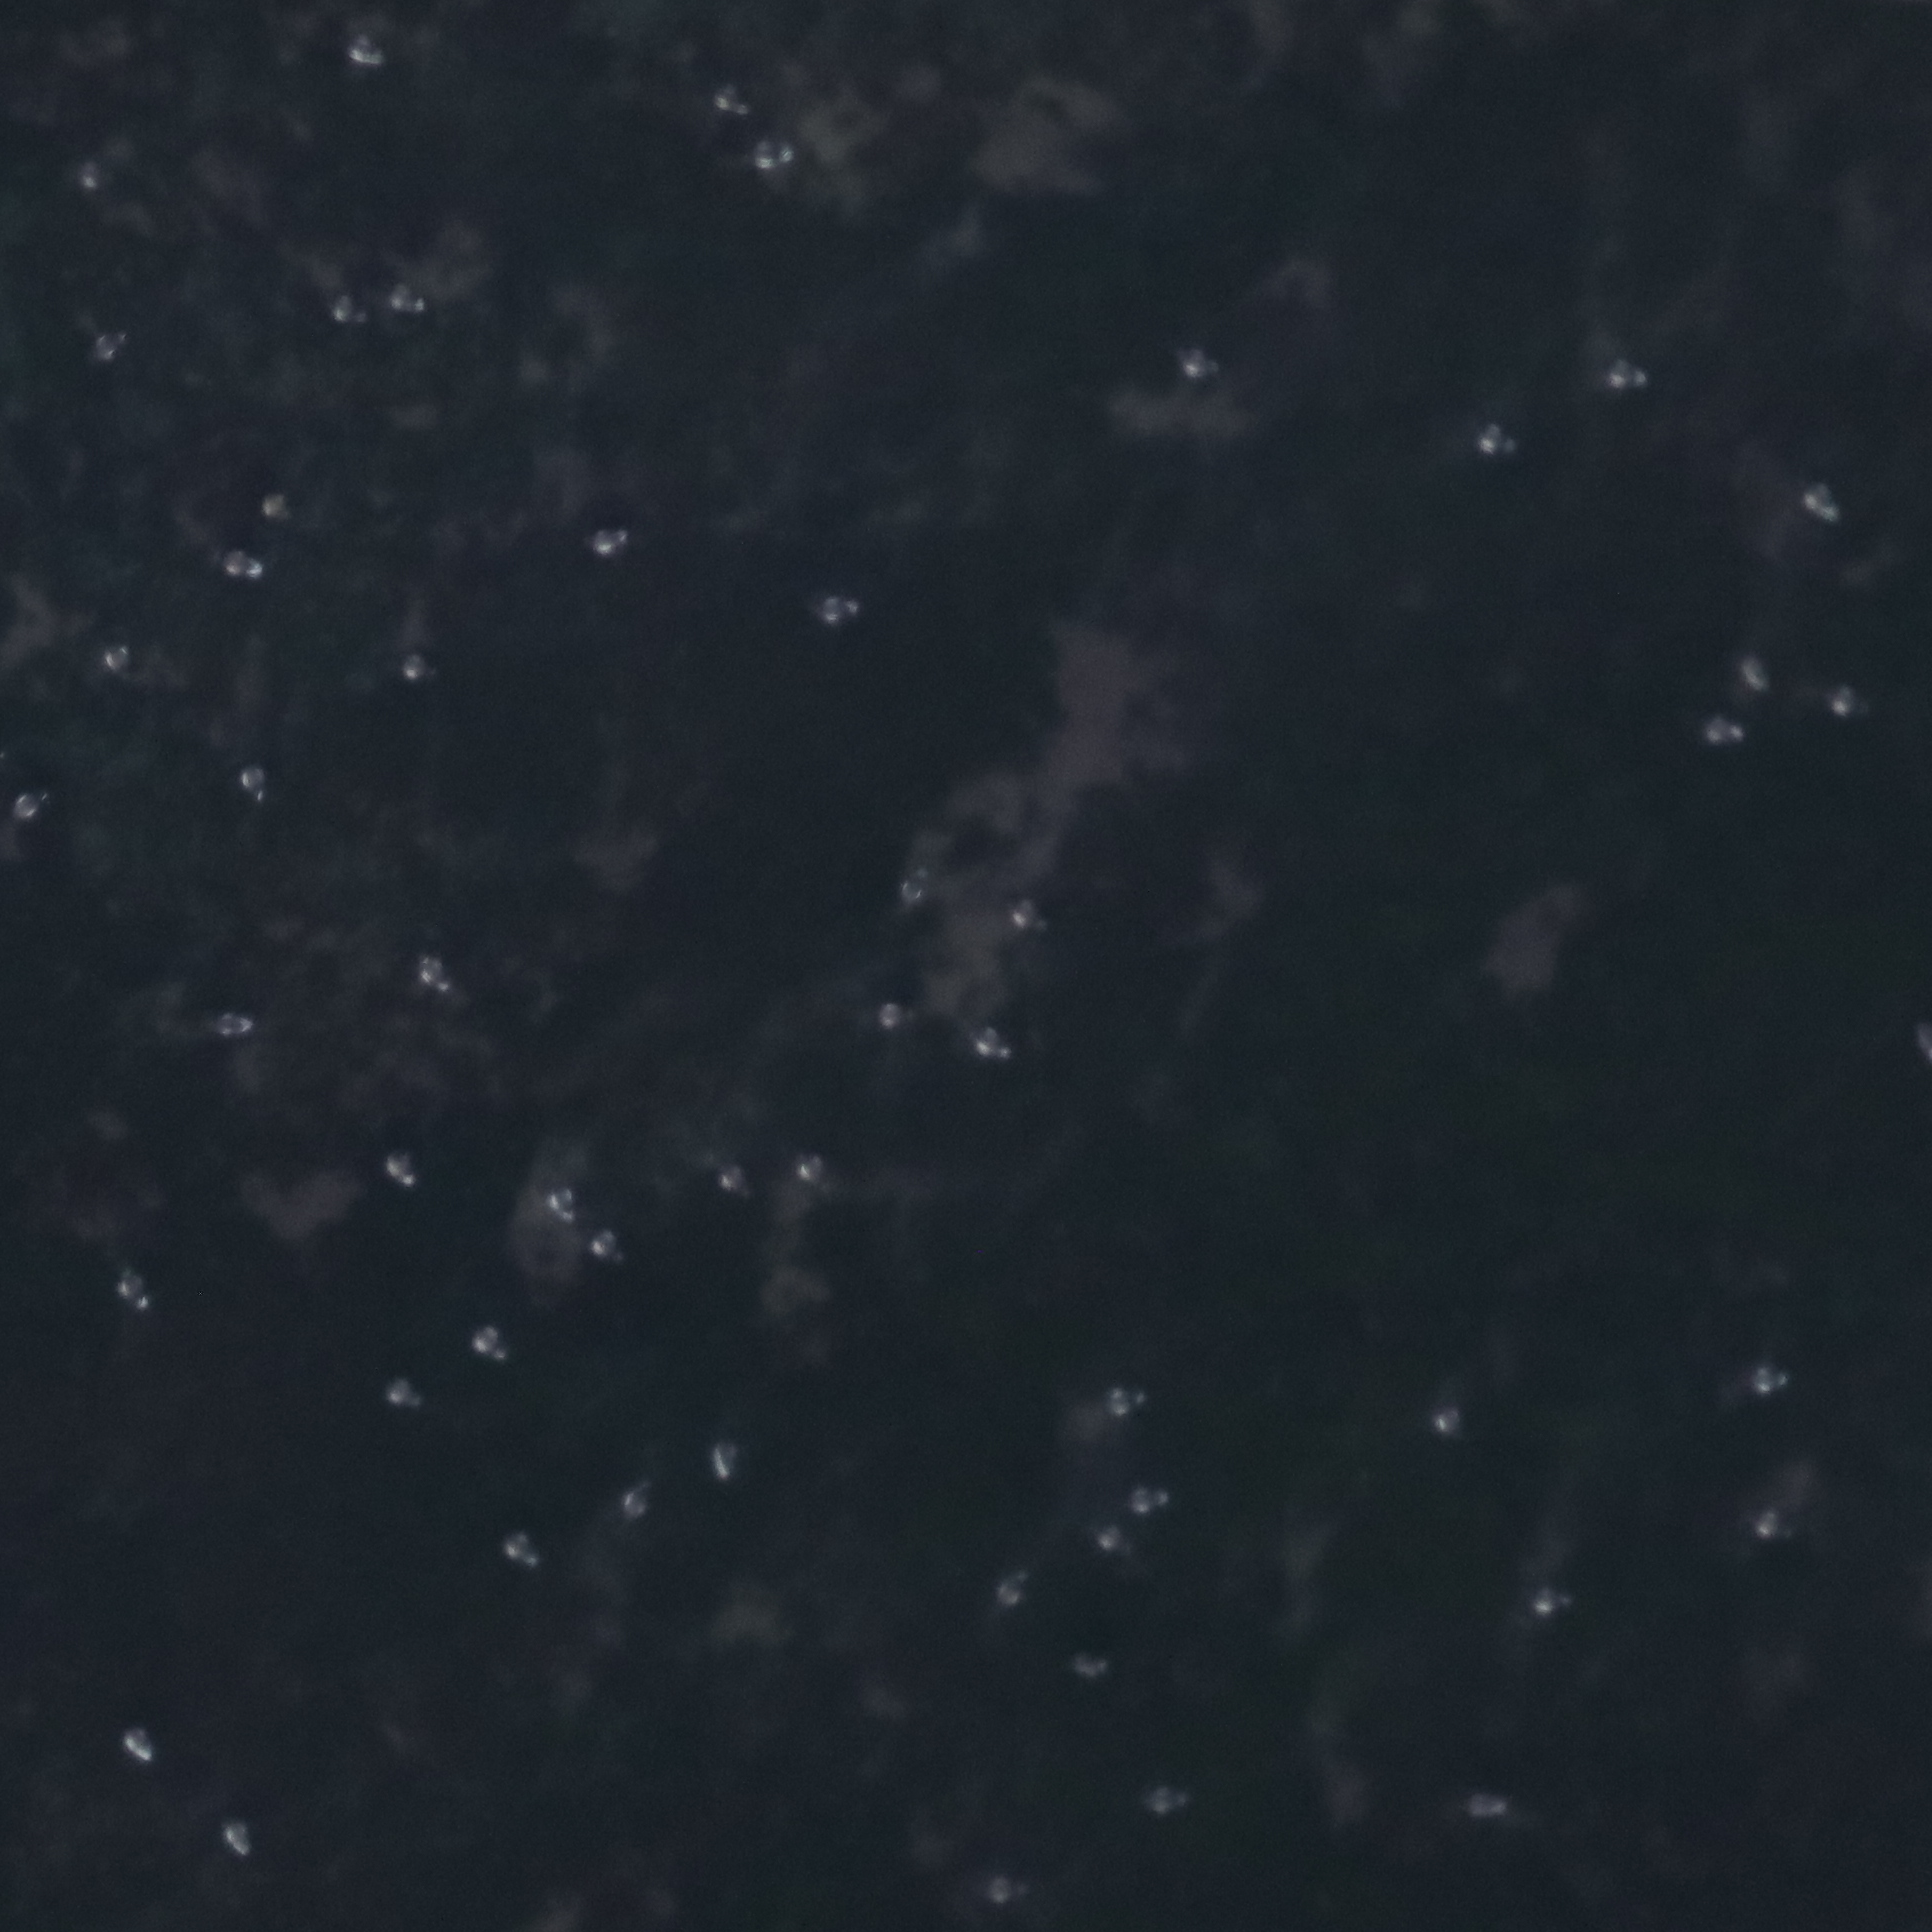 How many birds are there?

54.